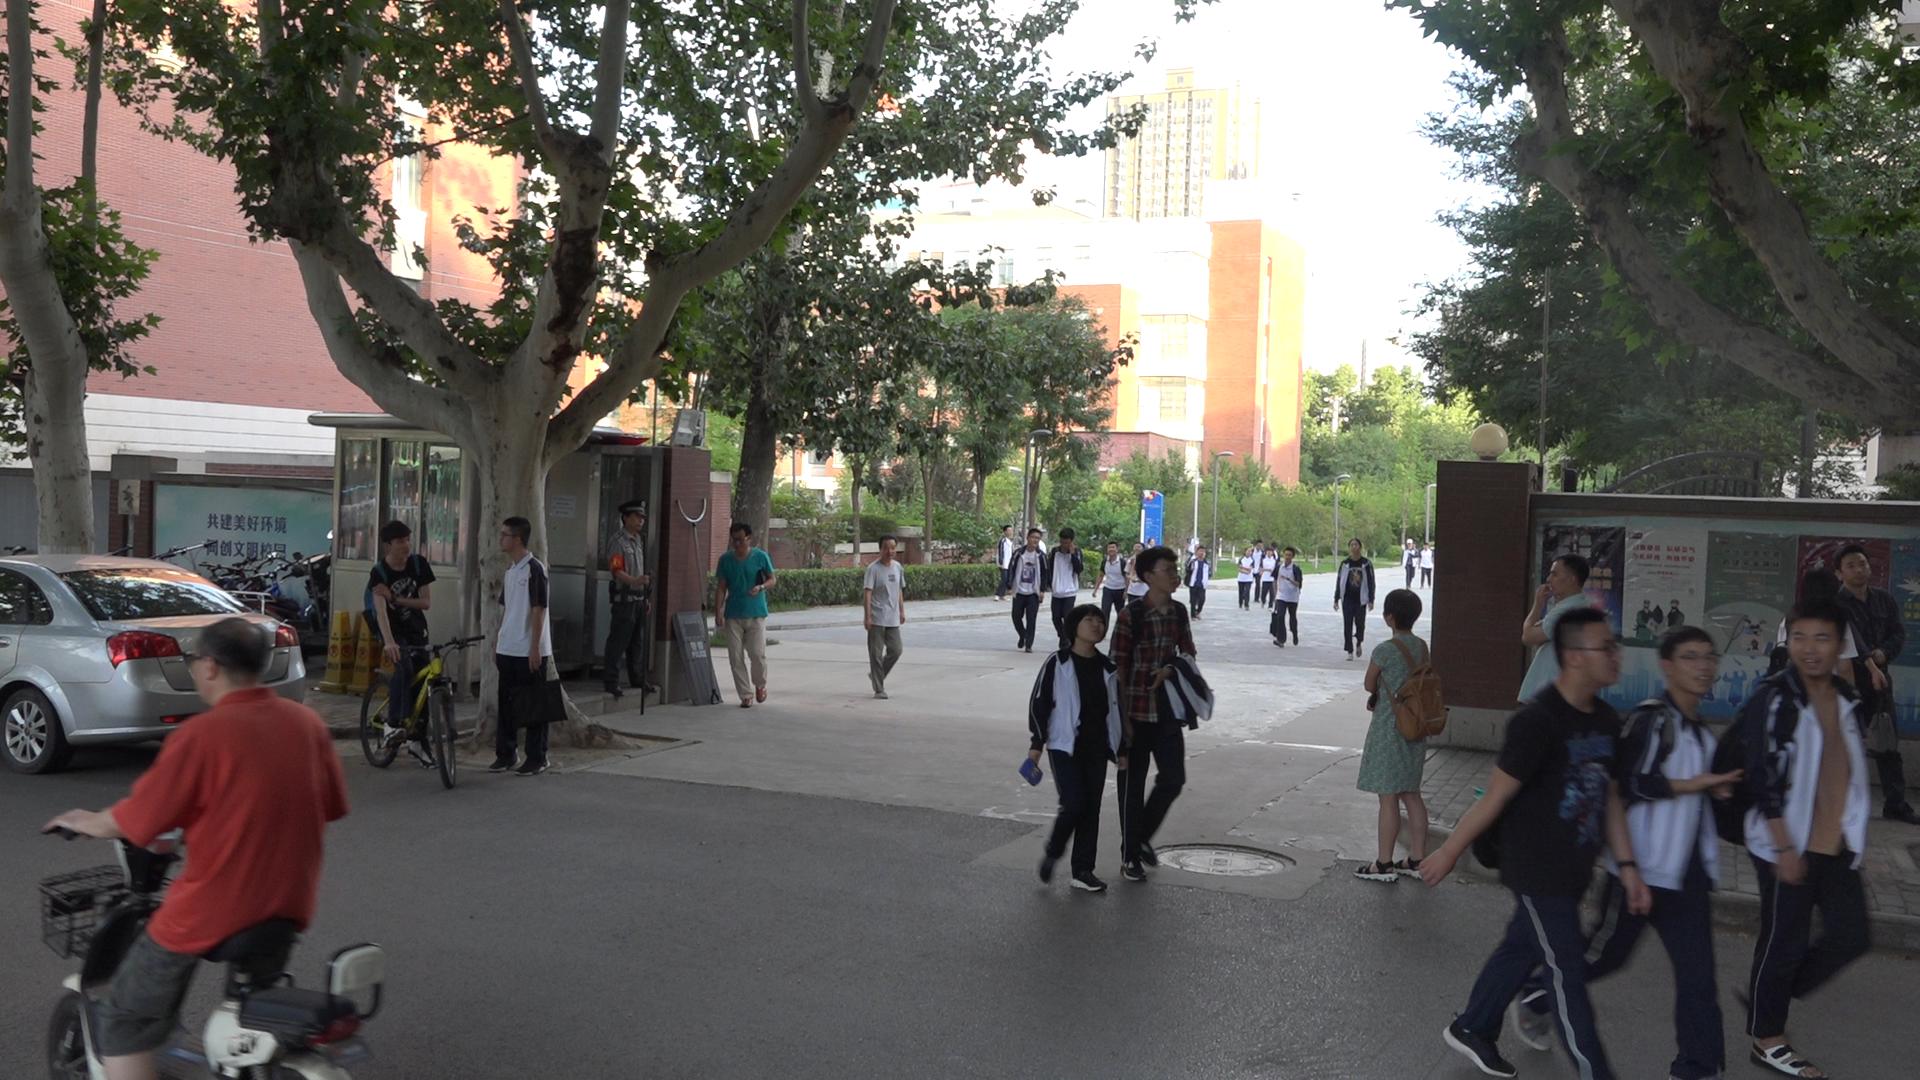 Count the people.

31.